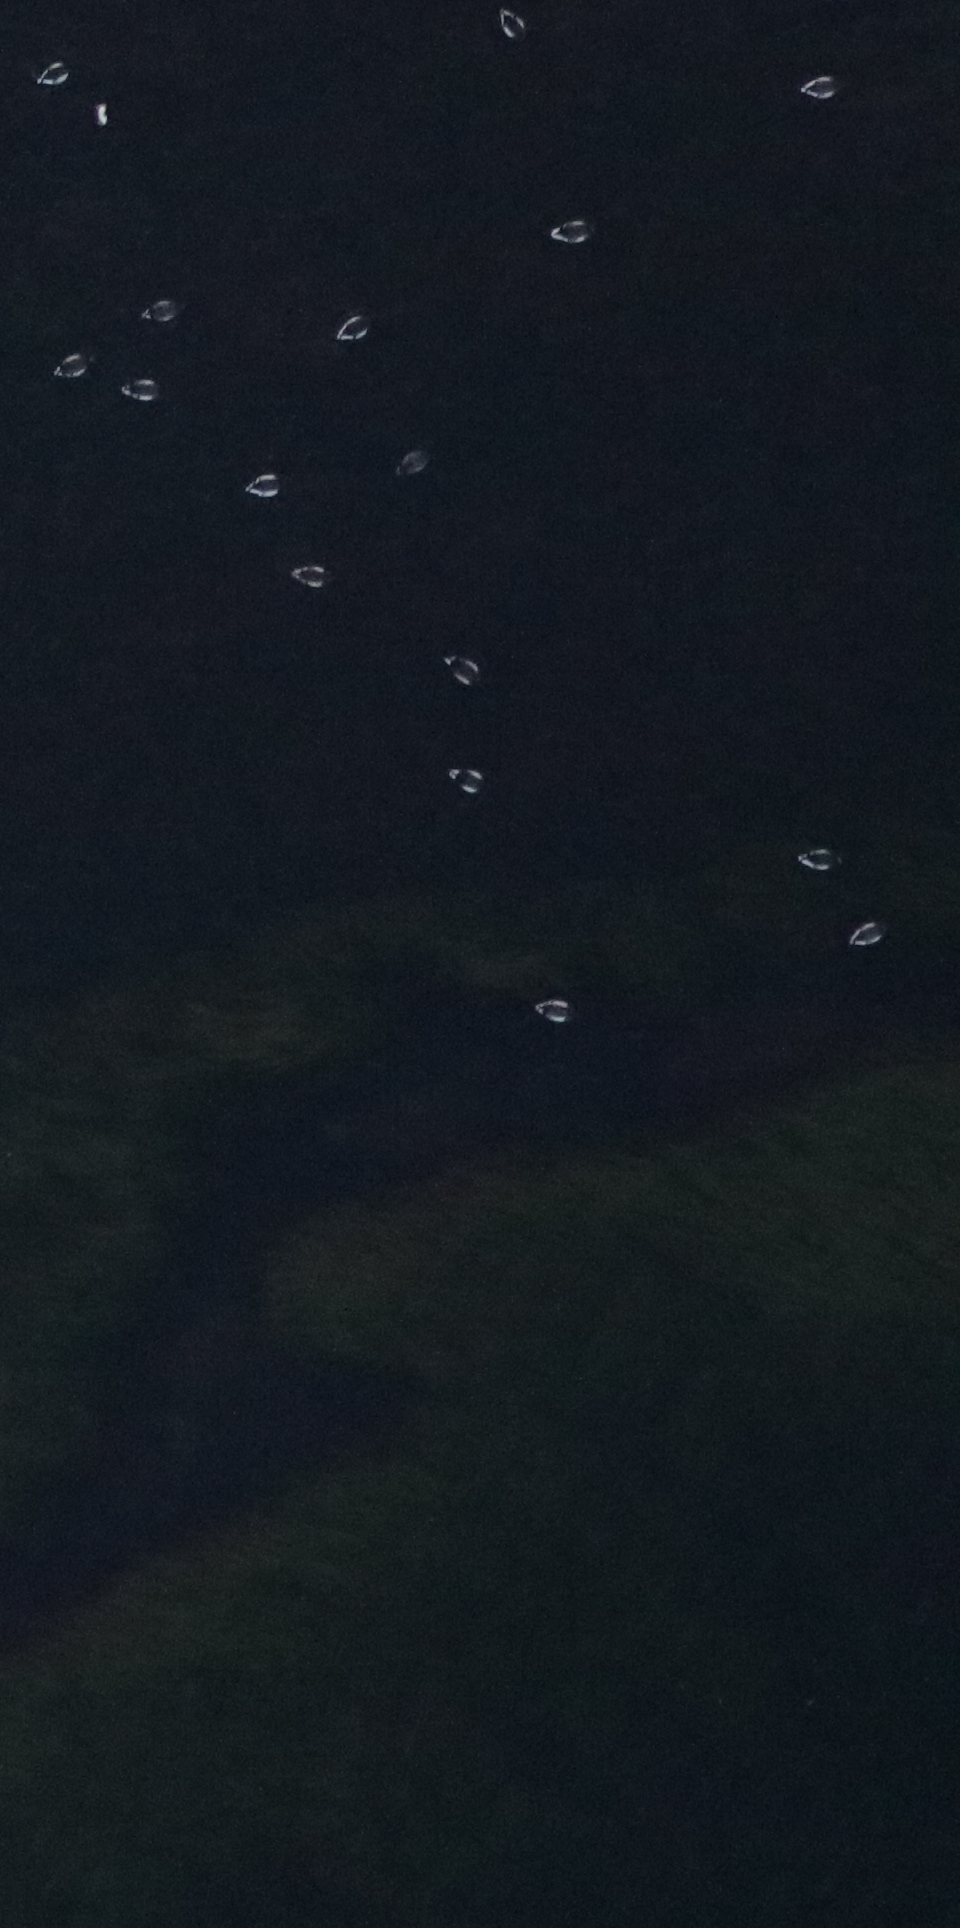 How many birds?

17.